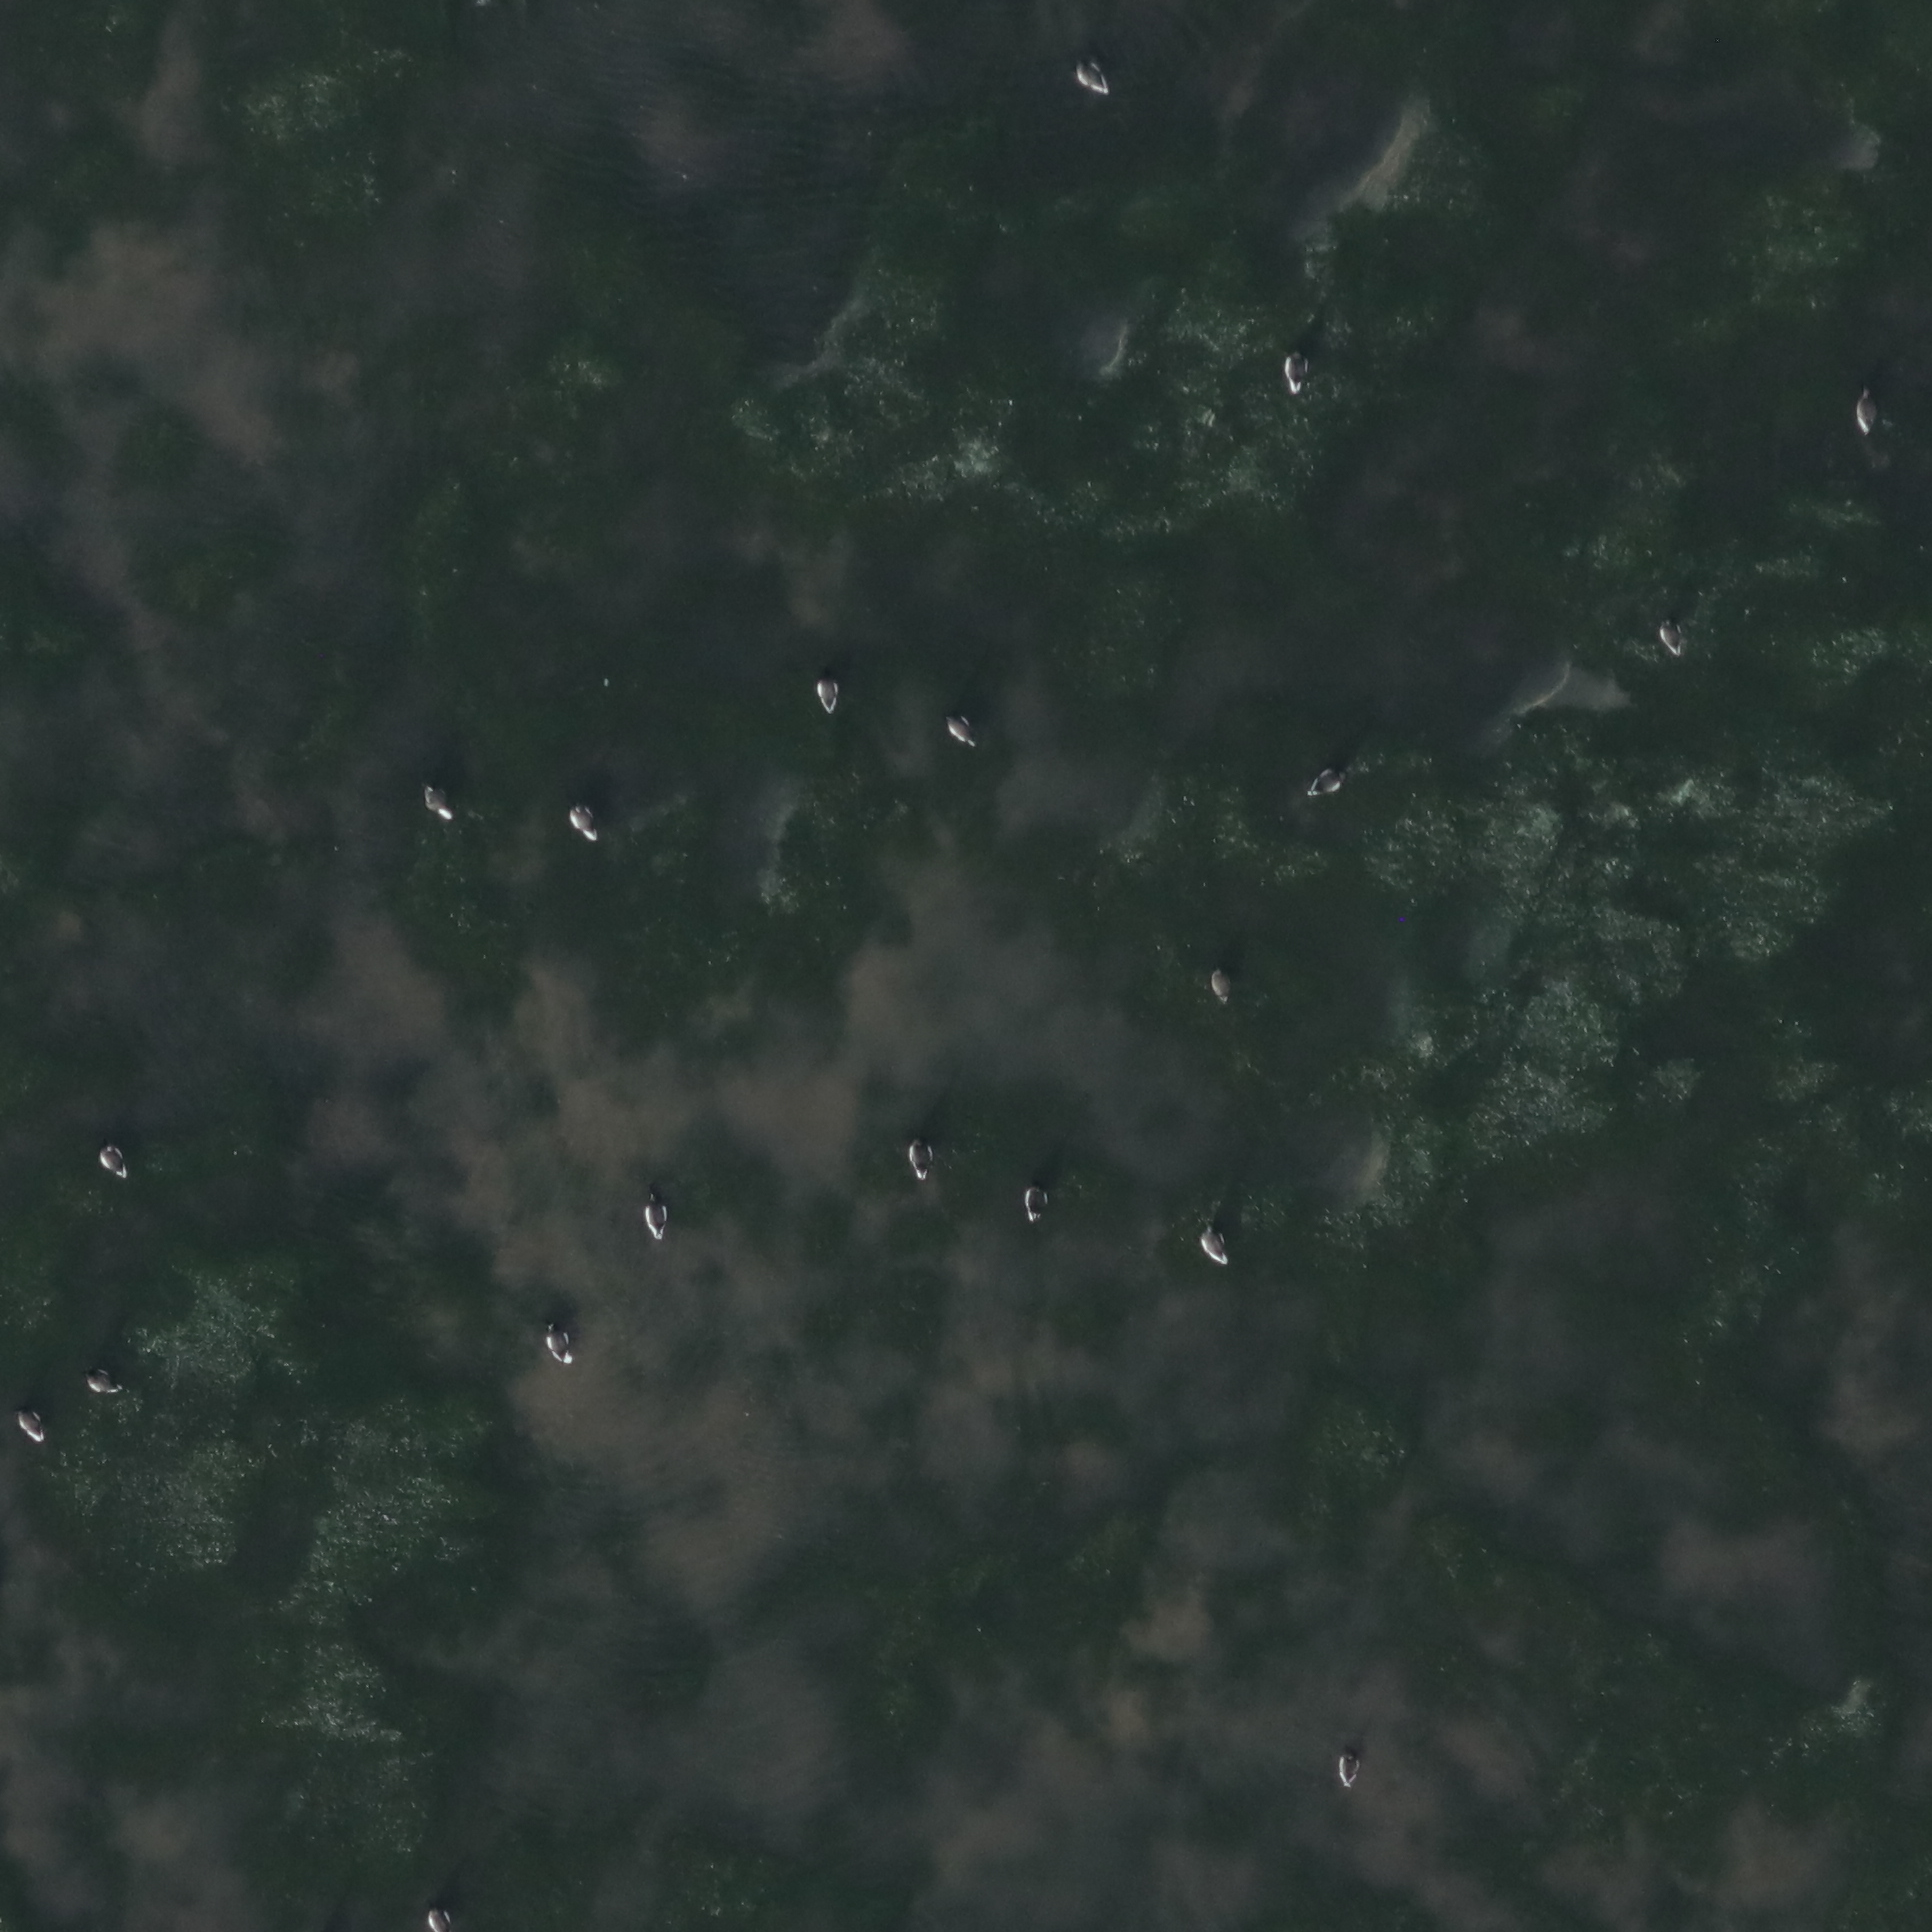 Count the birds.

20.